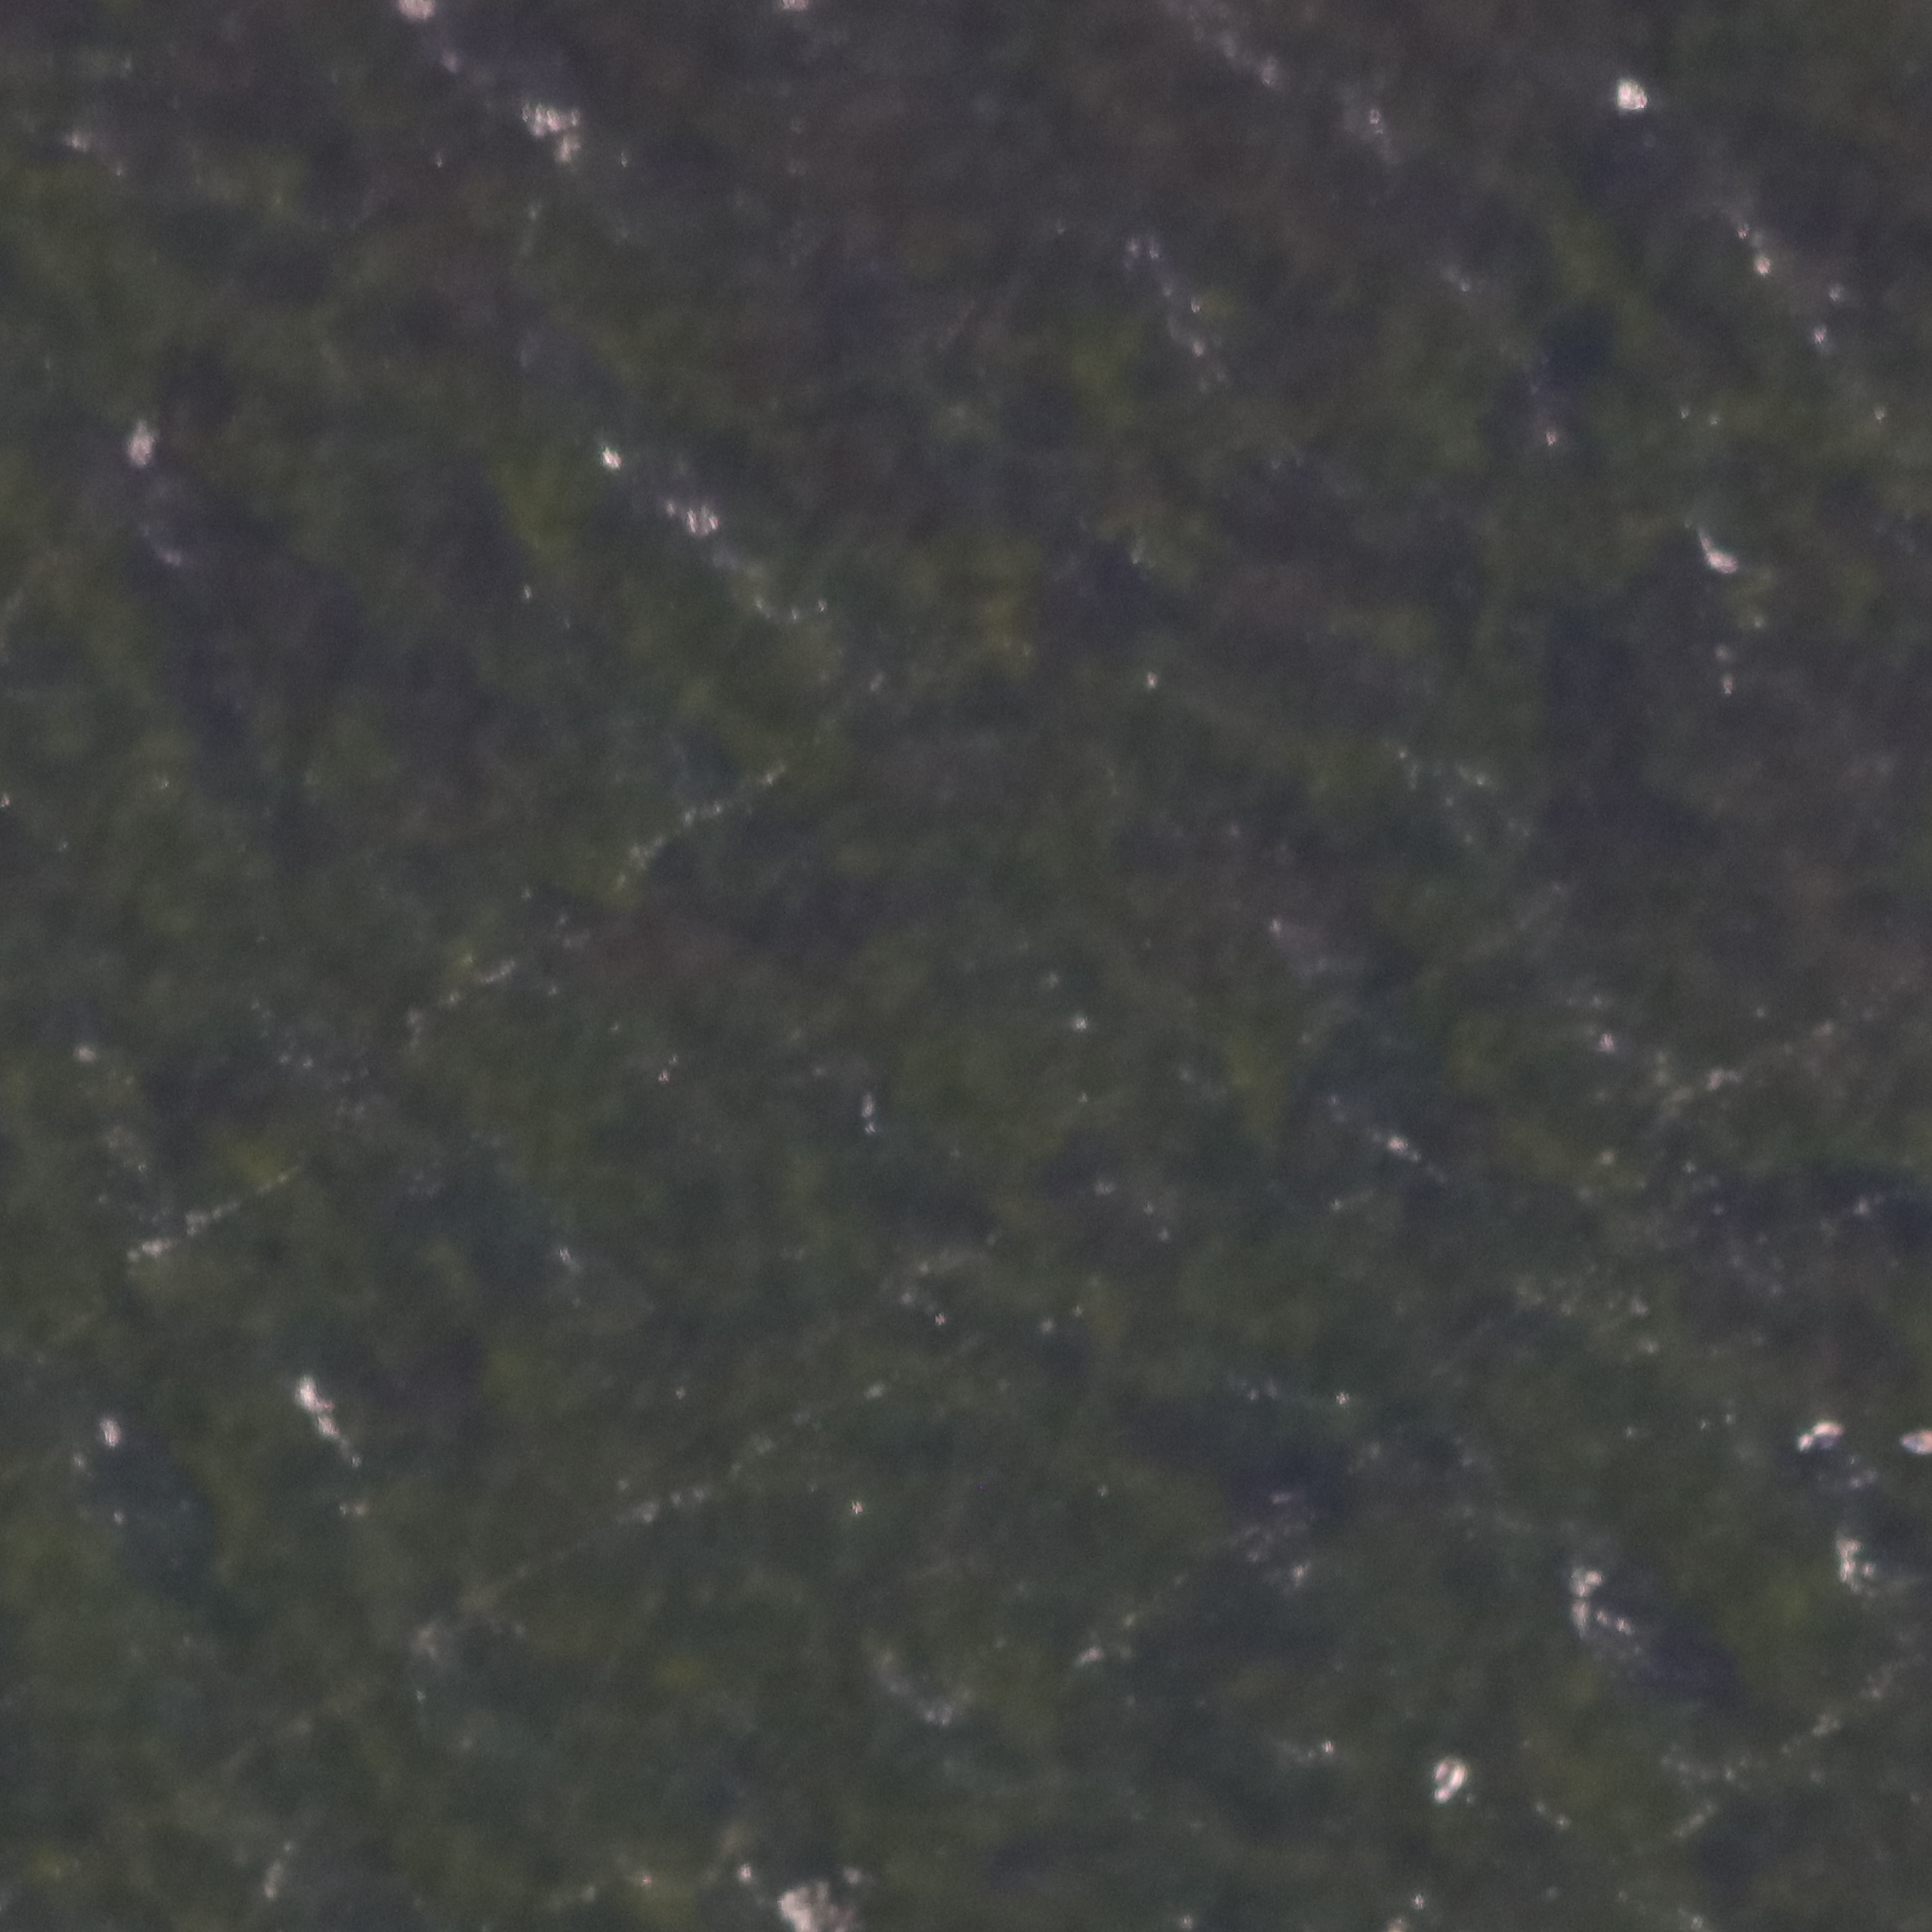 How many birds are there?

3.